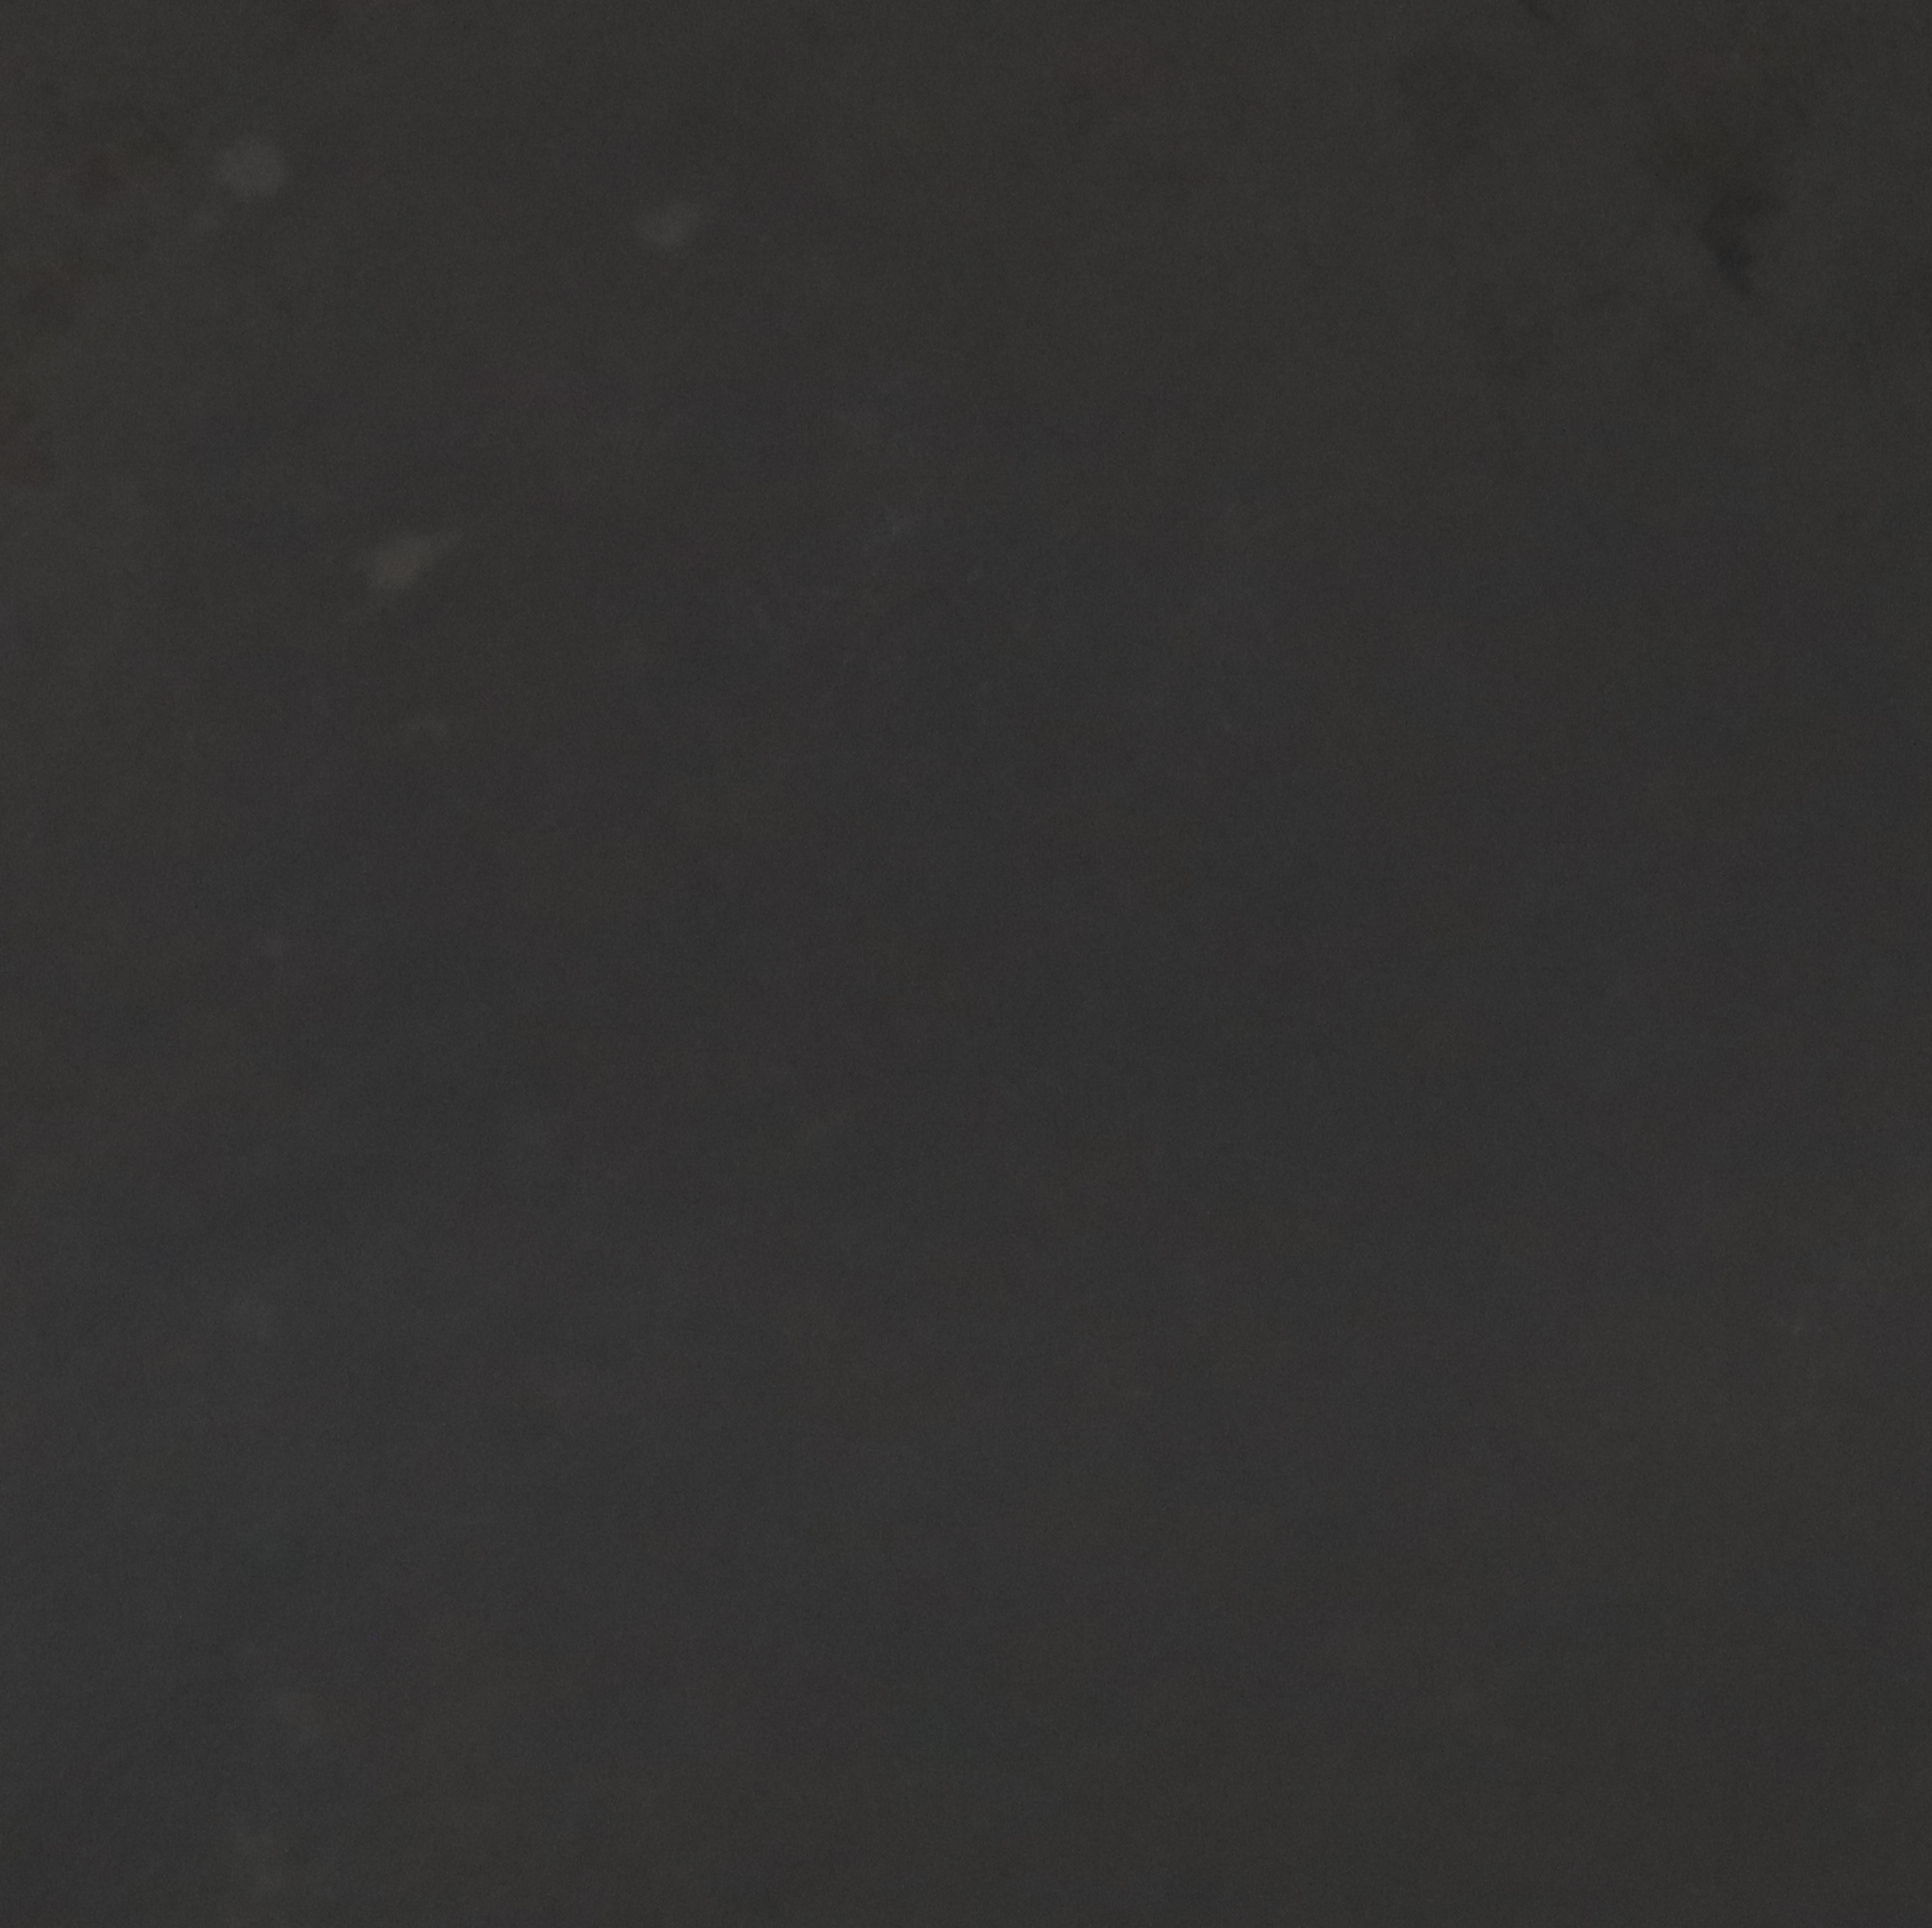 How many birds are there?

0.